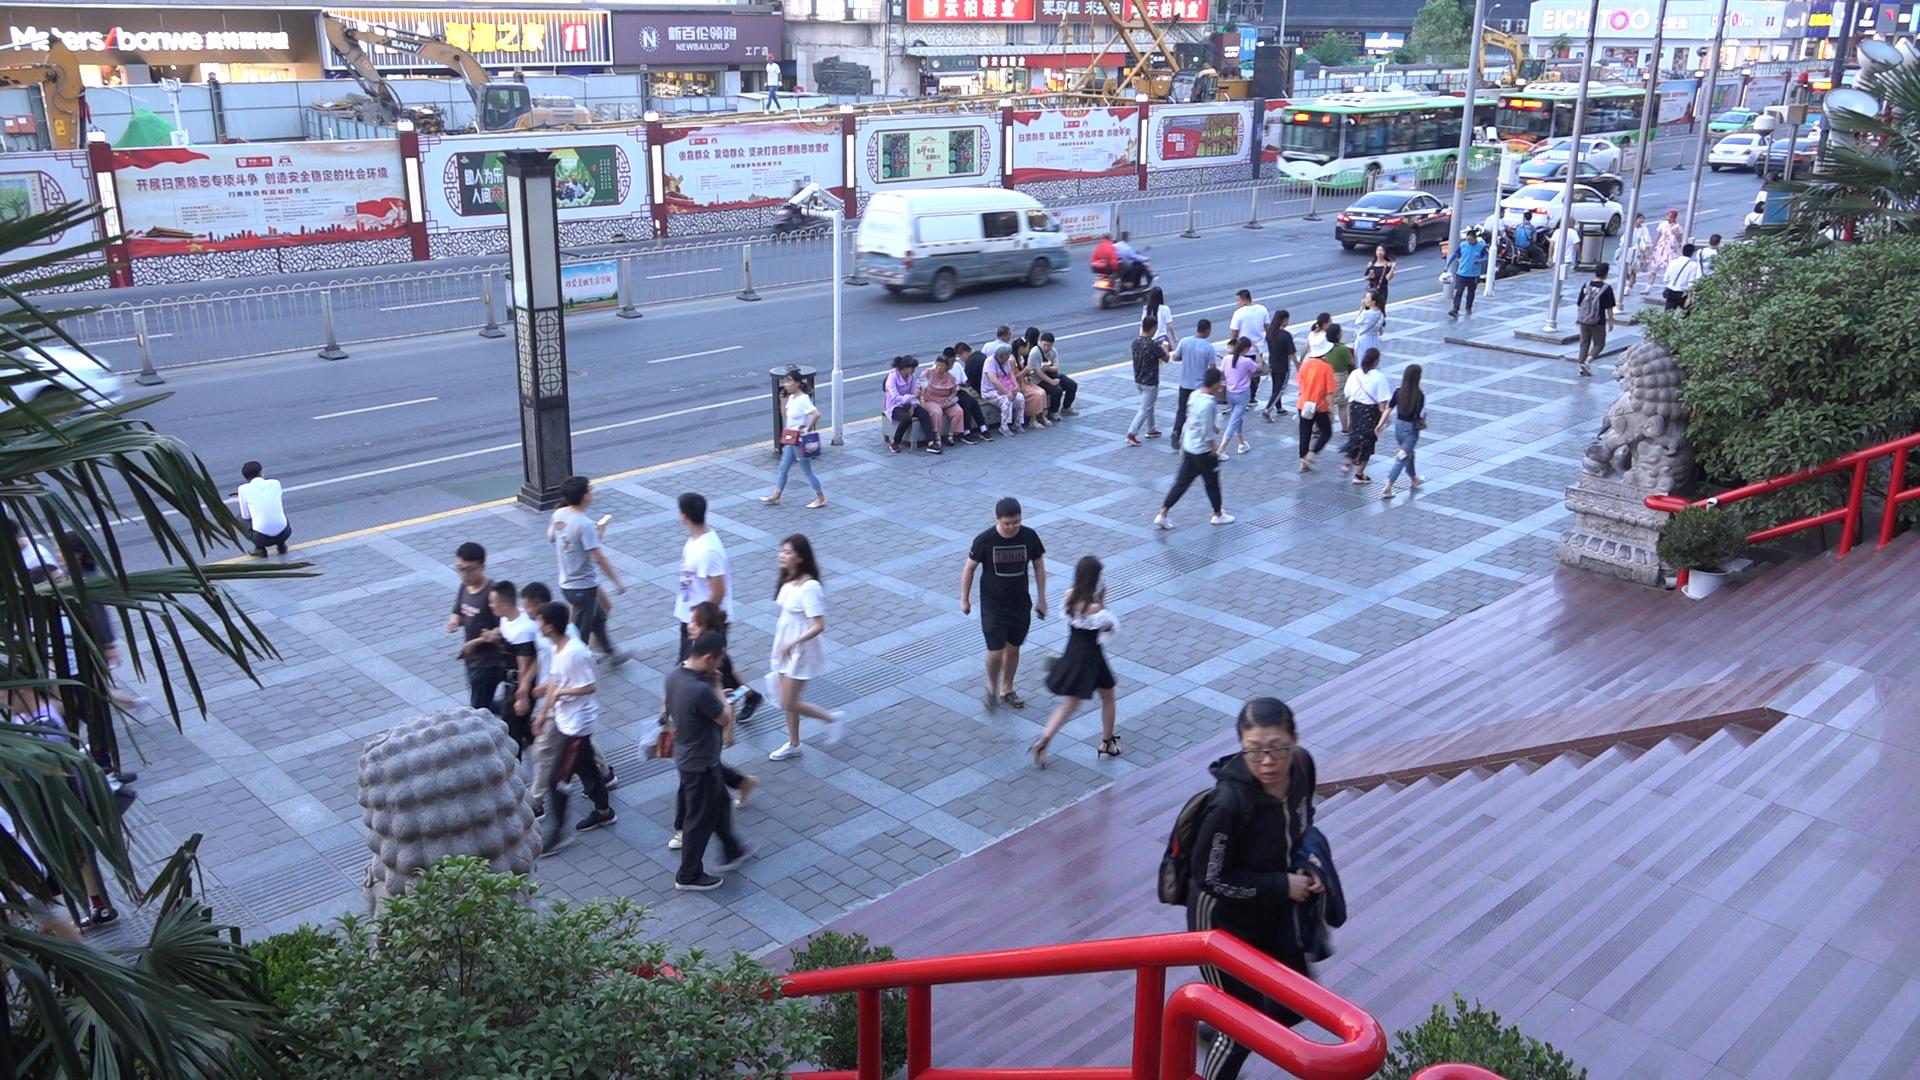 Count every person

52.